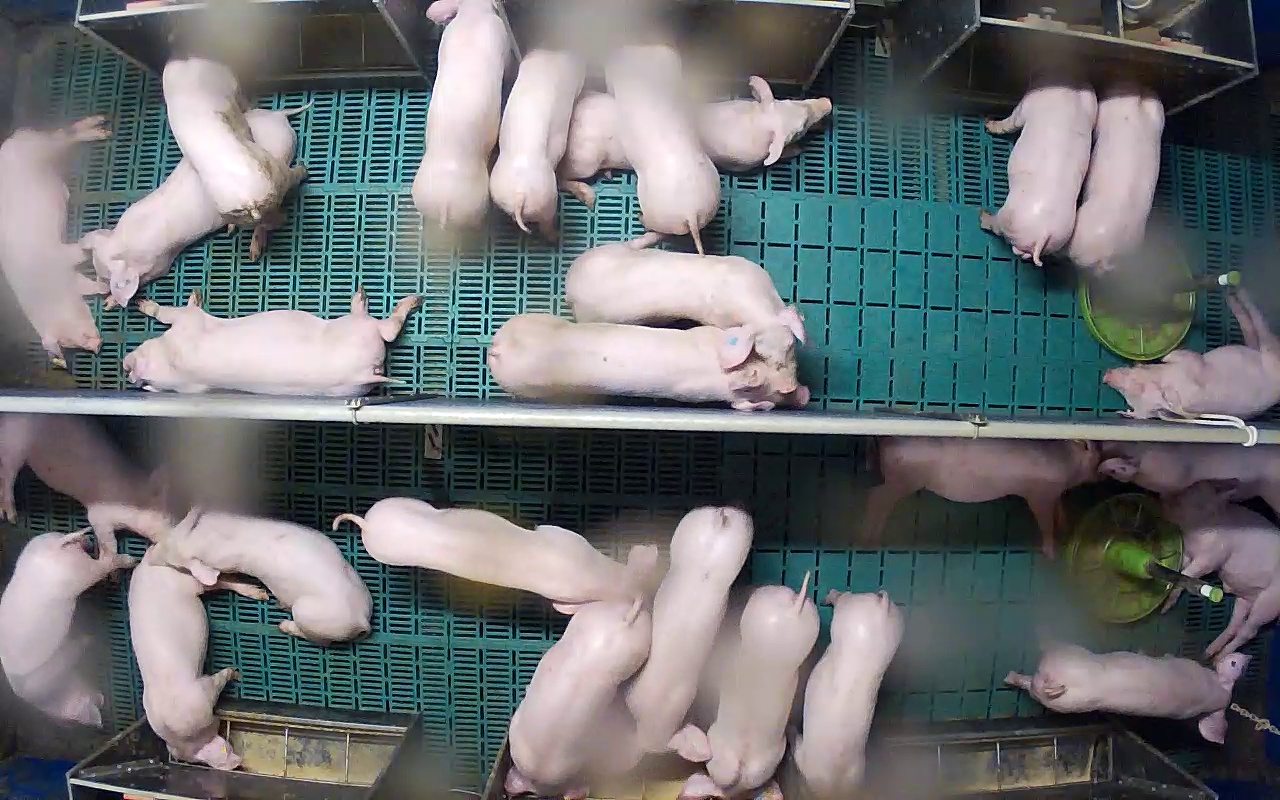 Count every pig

26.